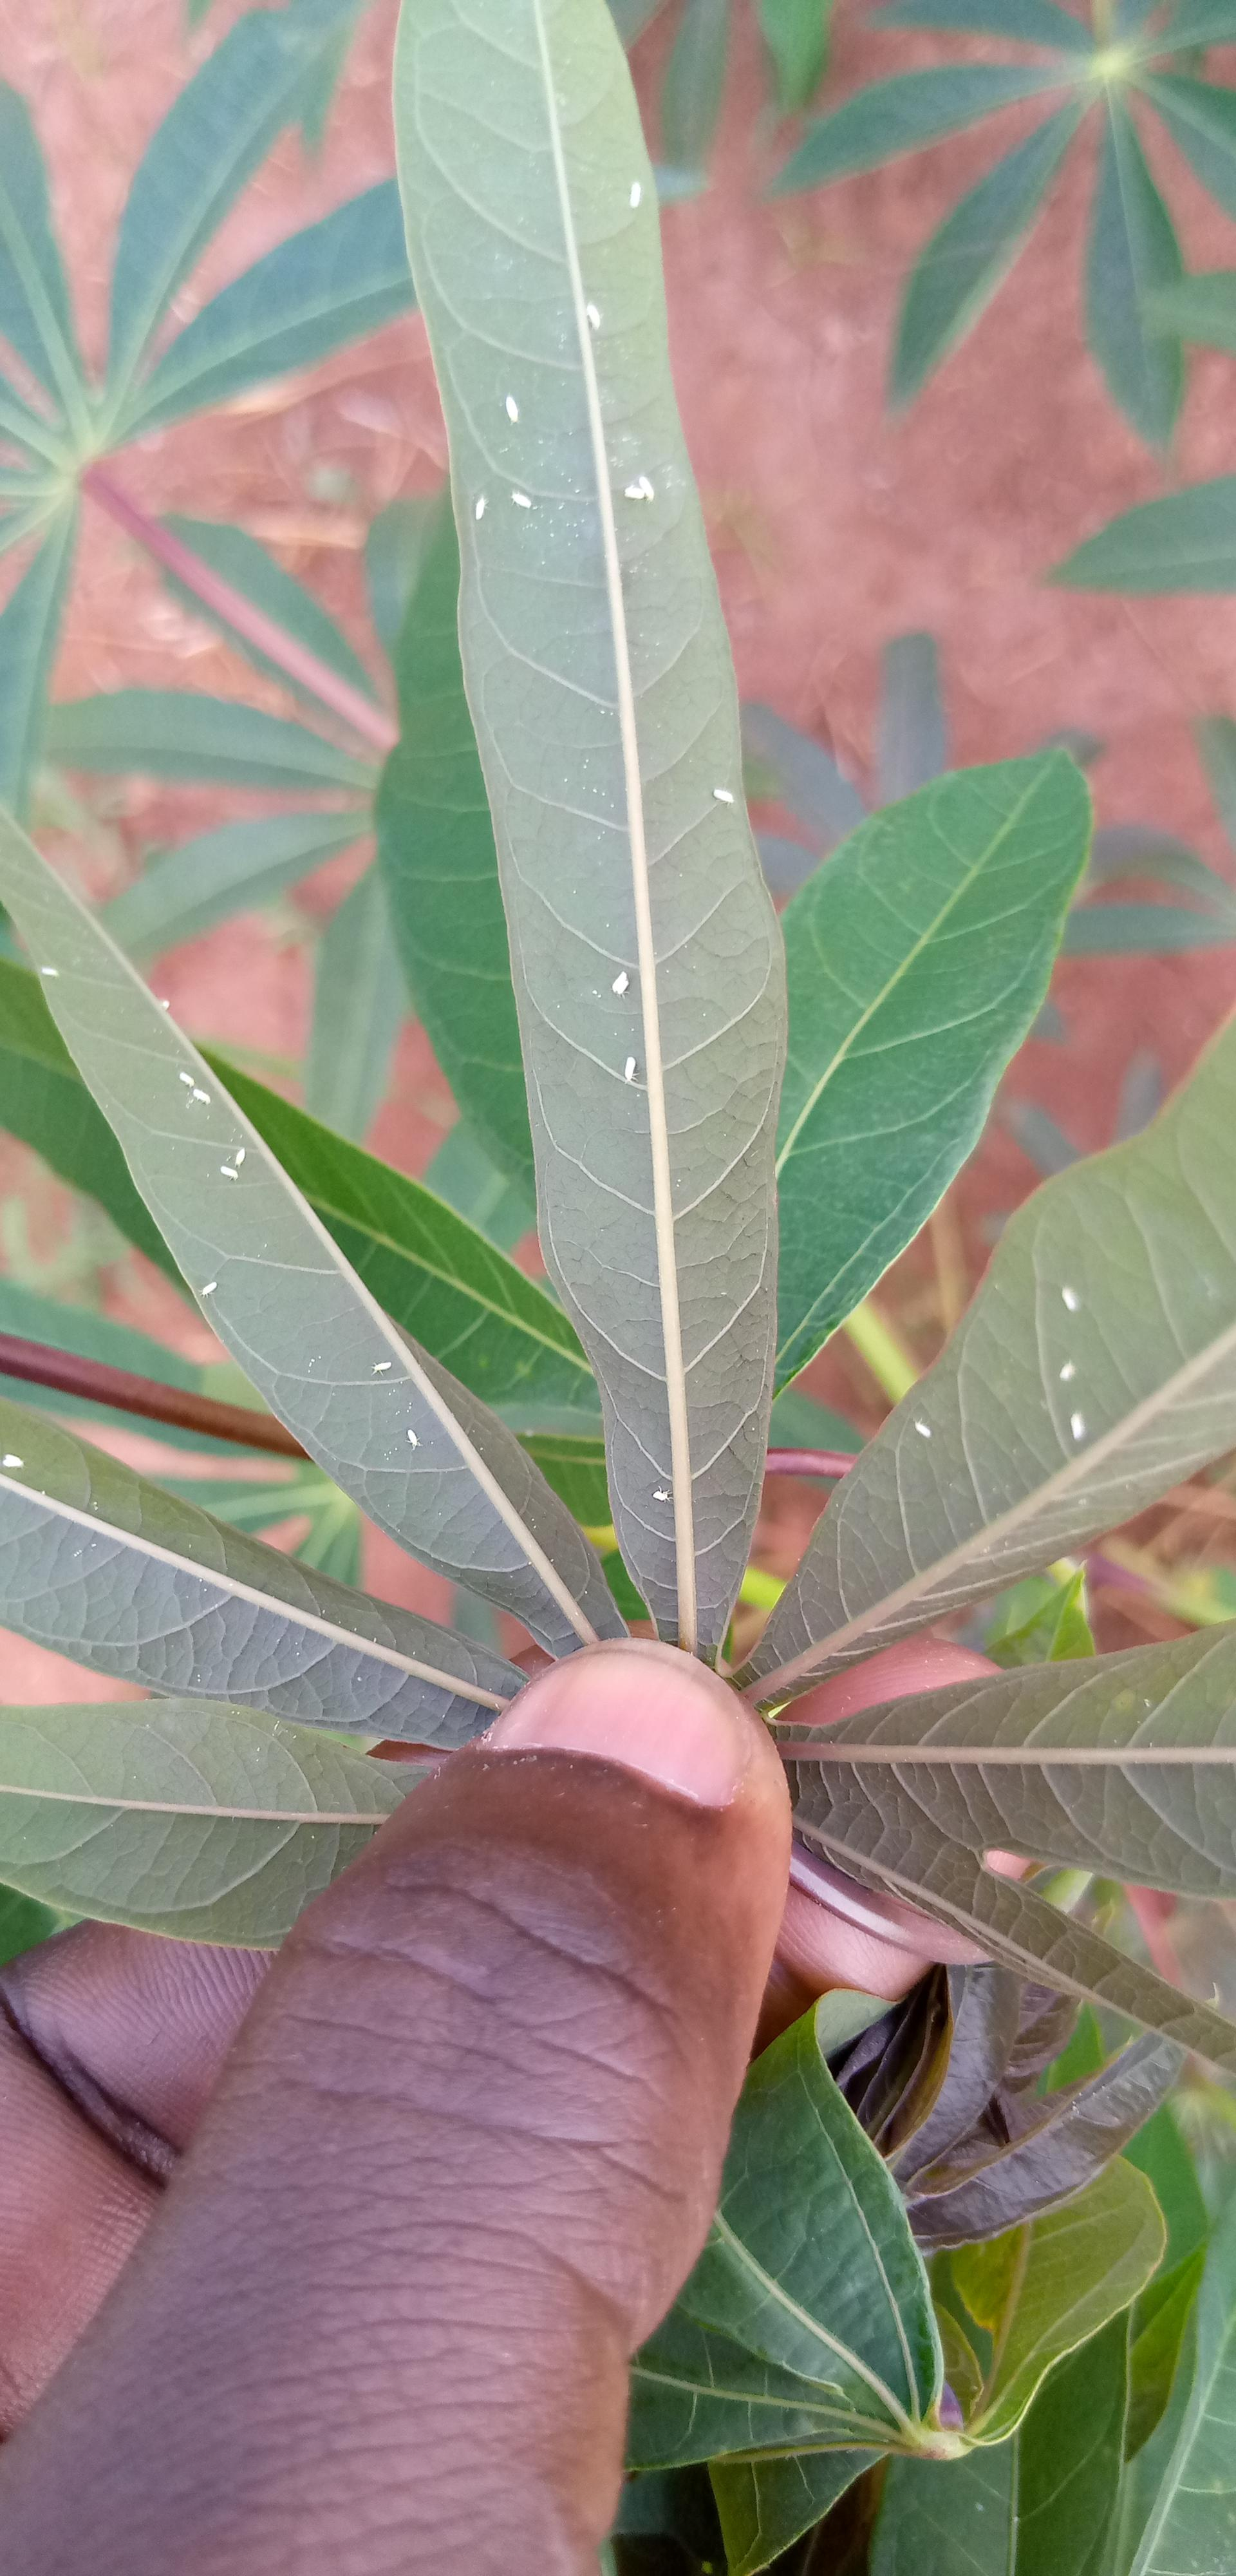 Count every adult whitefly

25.